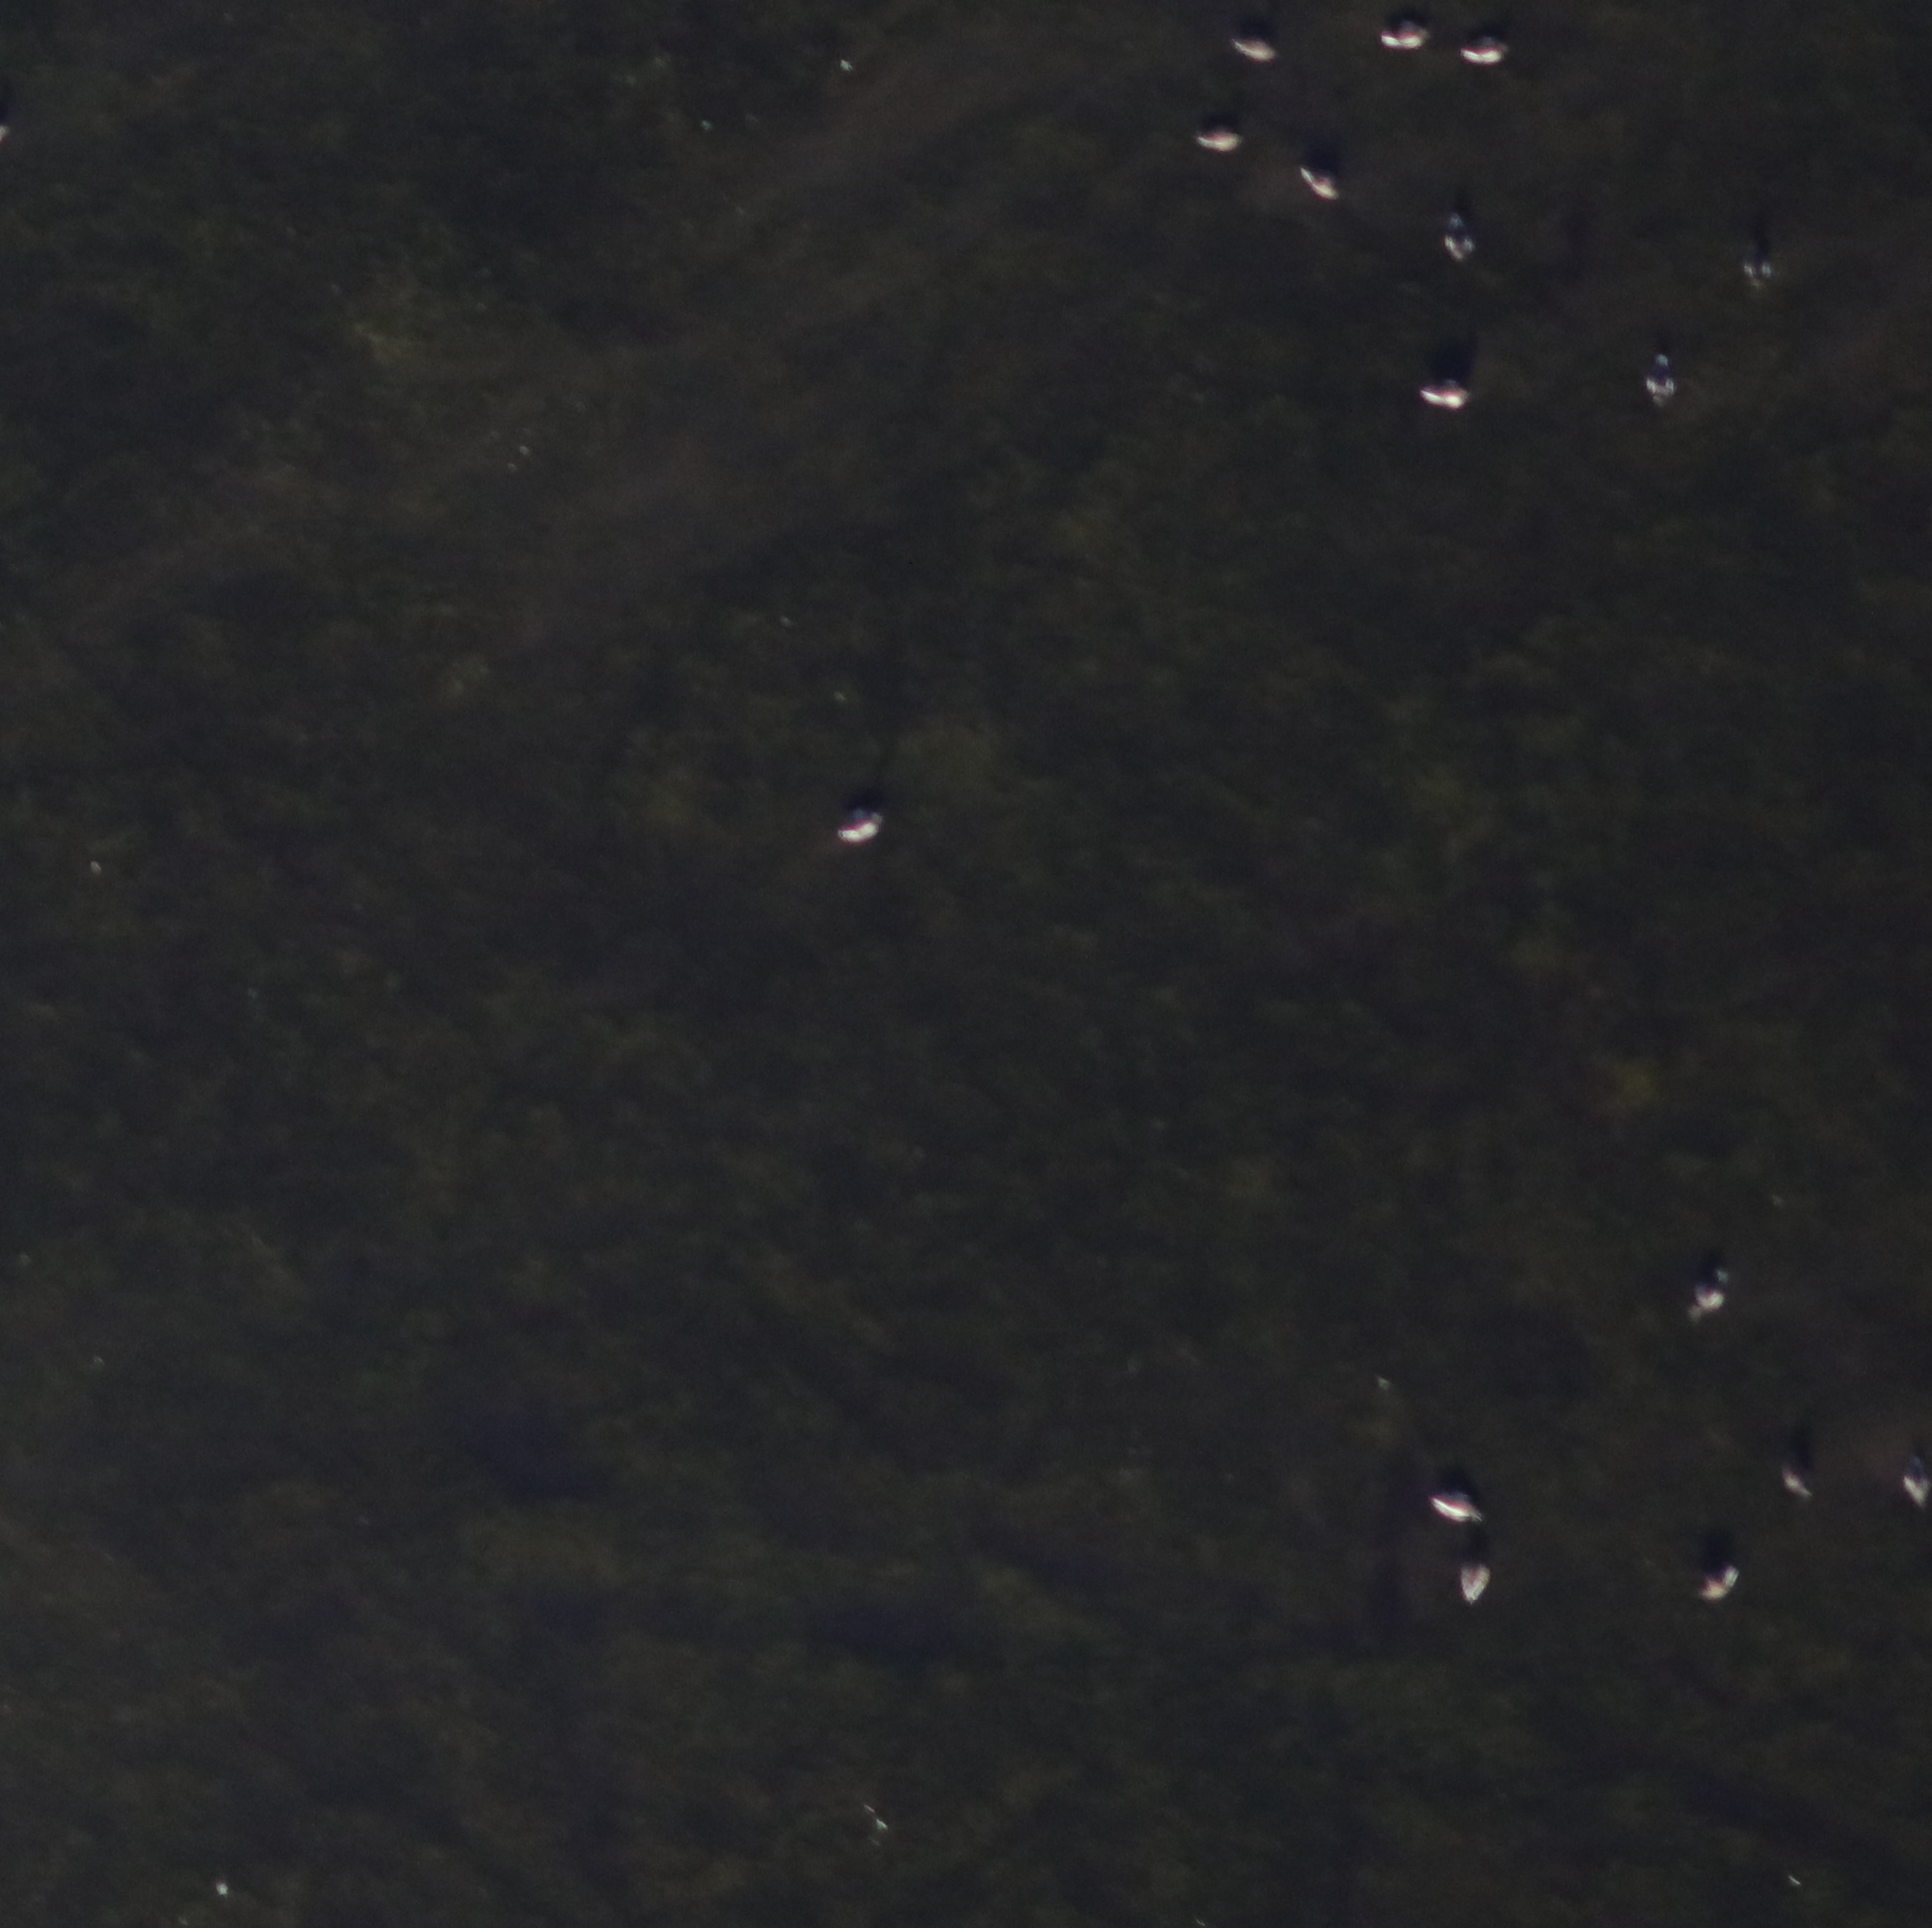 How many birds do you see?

16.